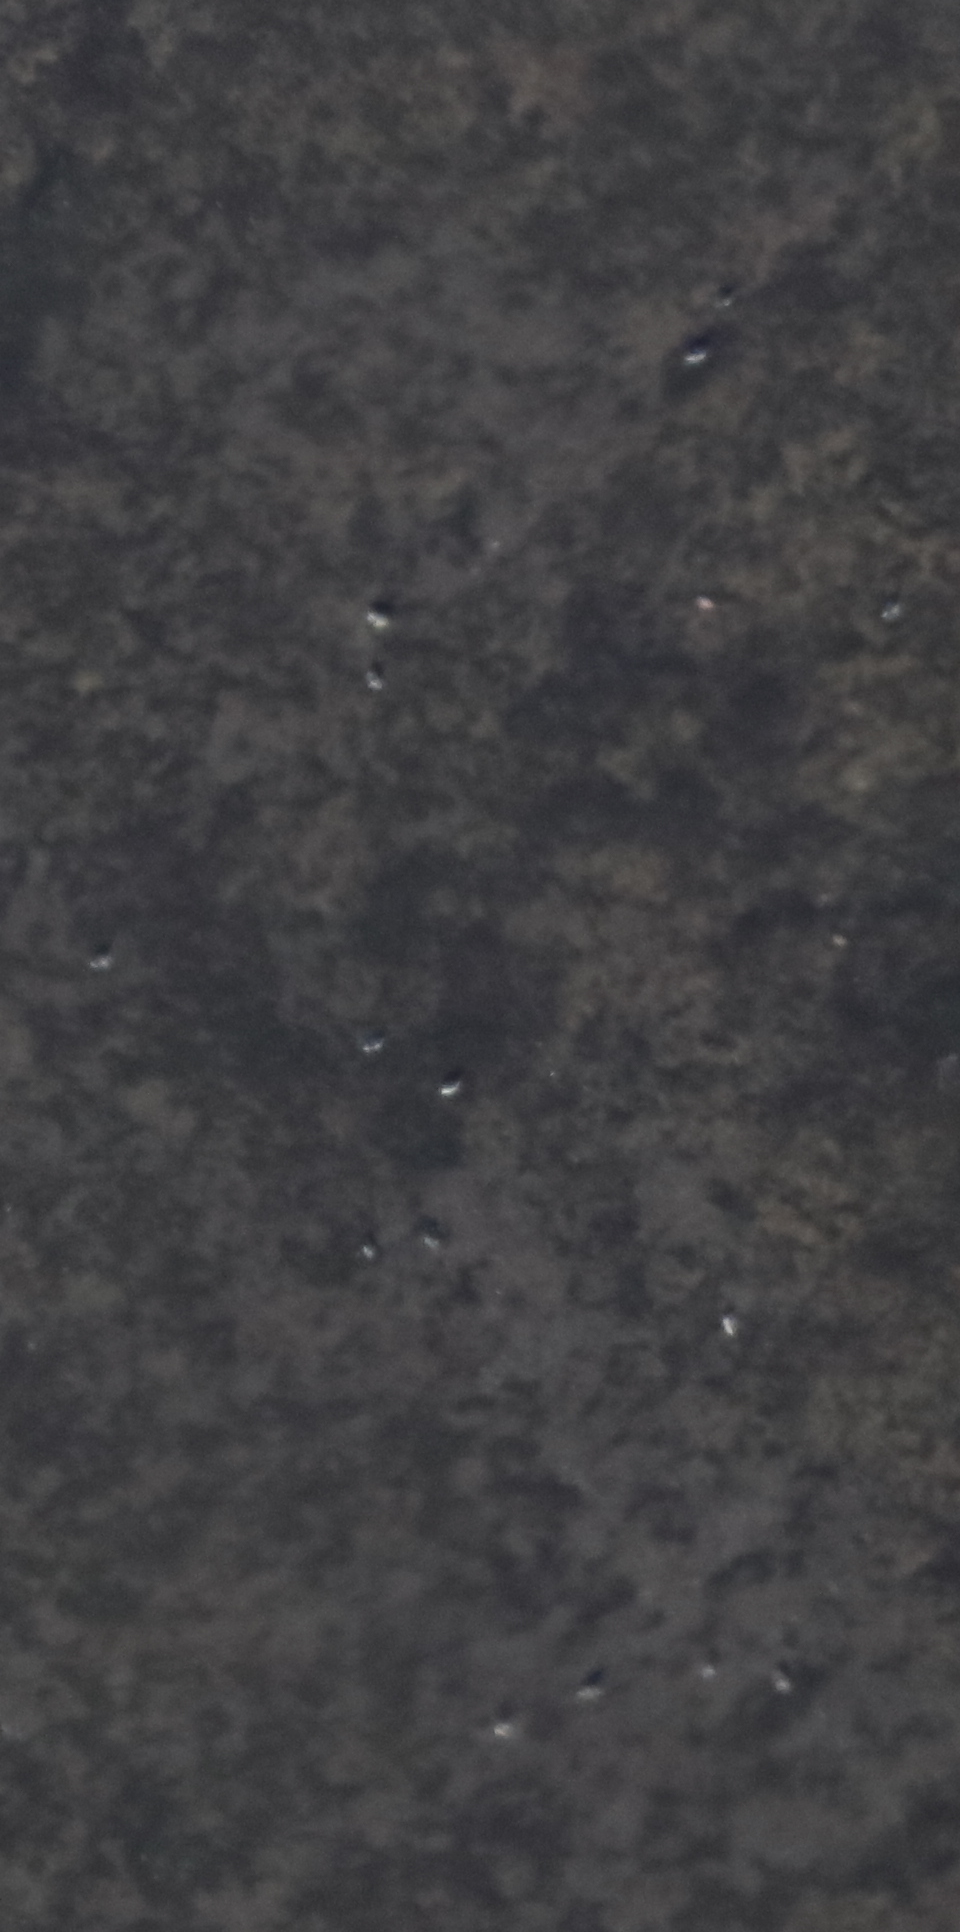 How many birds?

16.